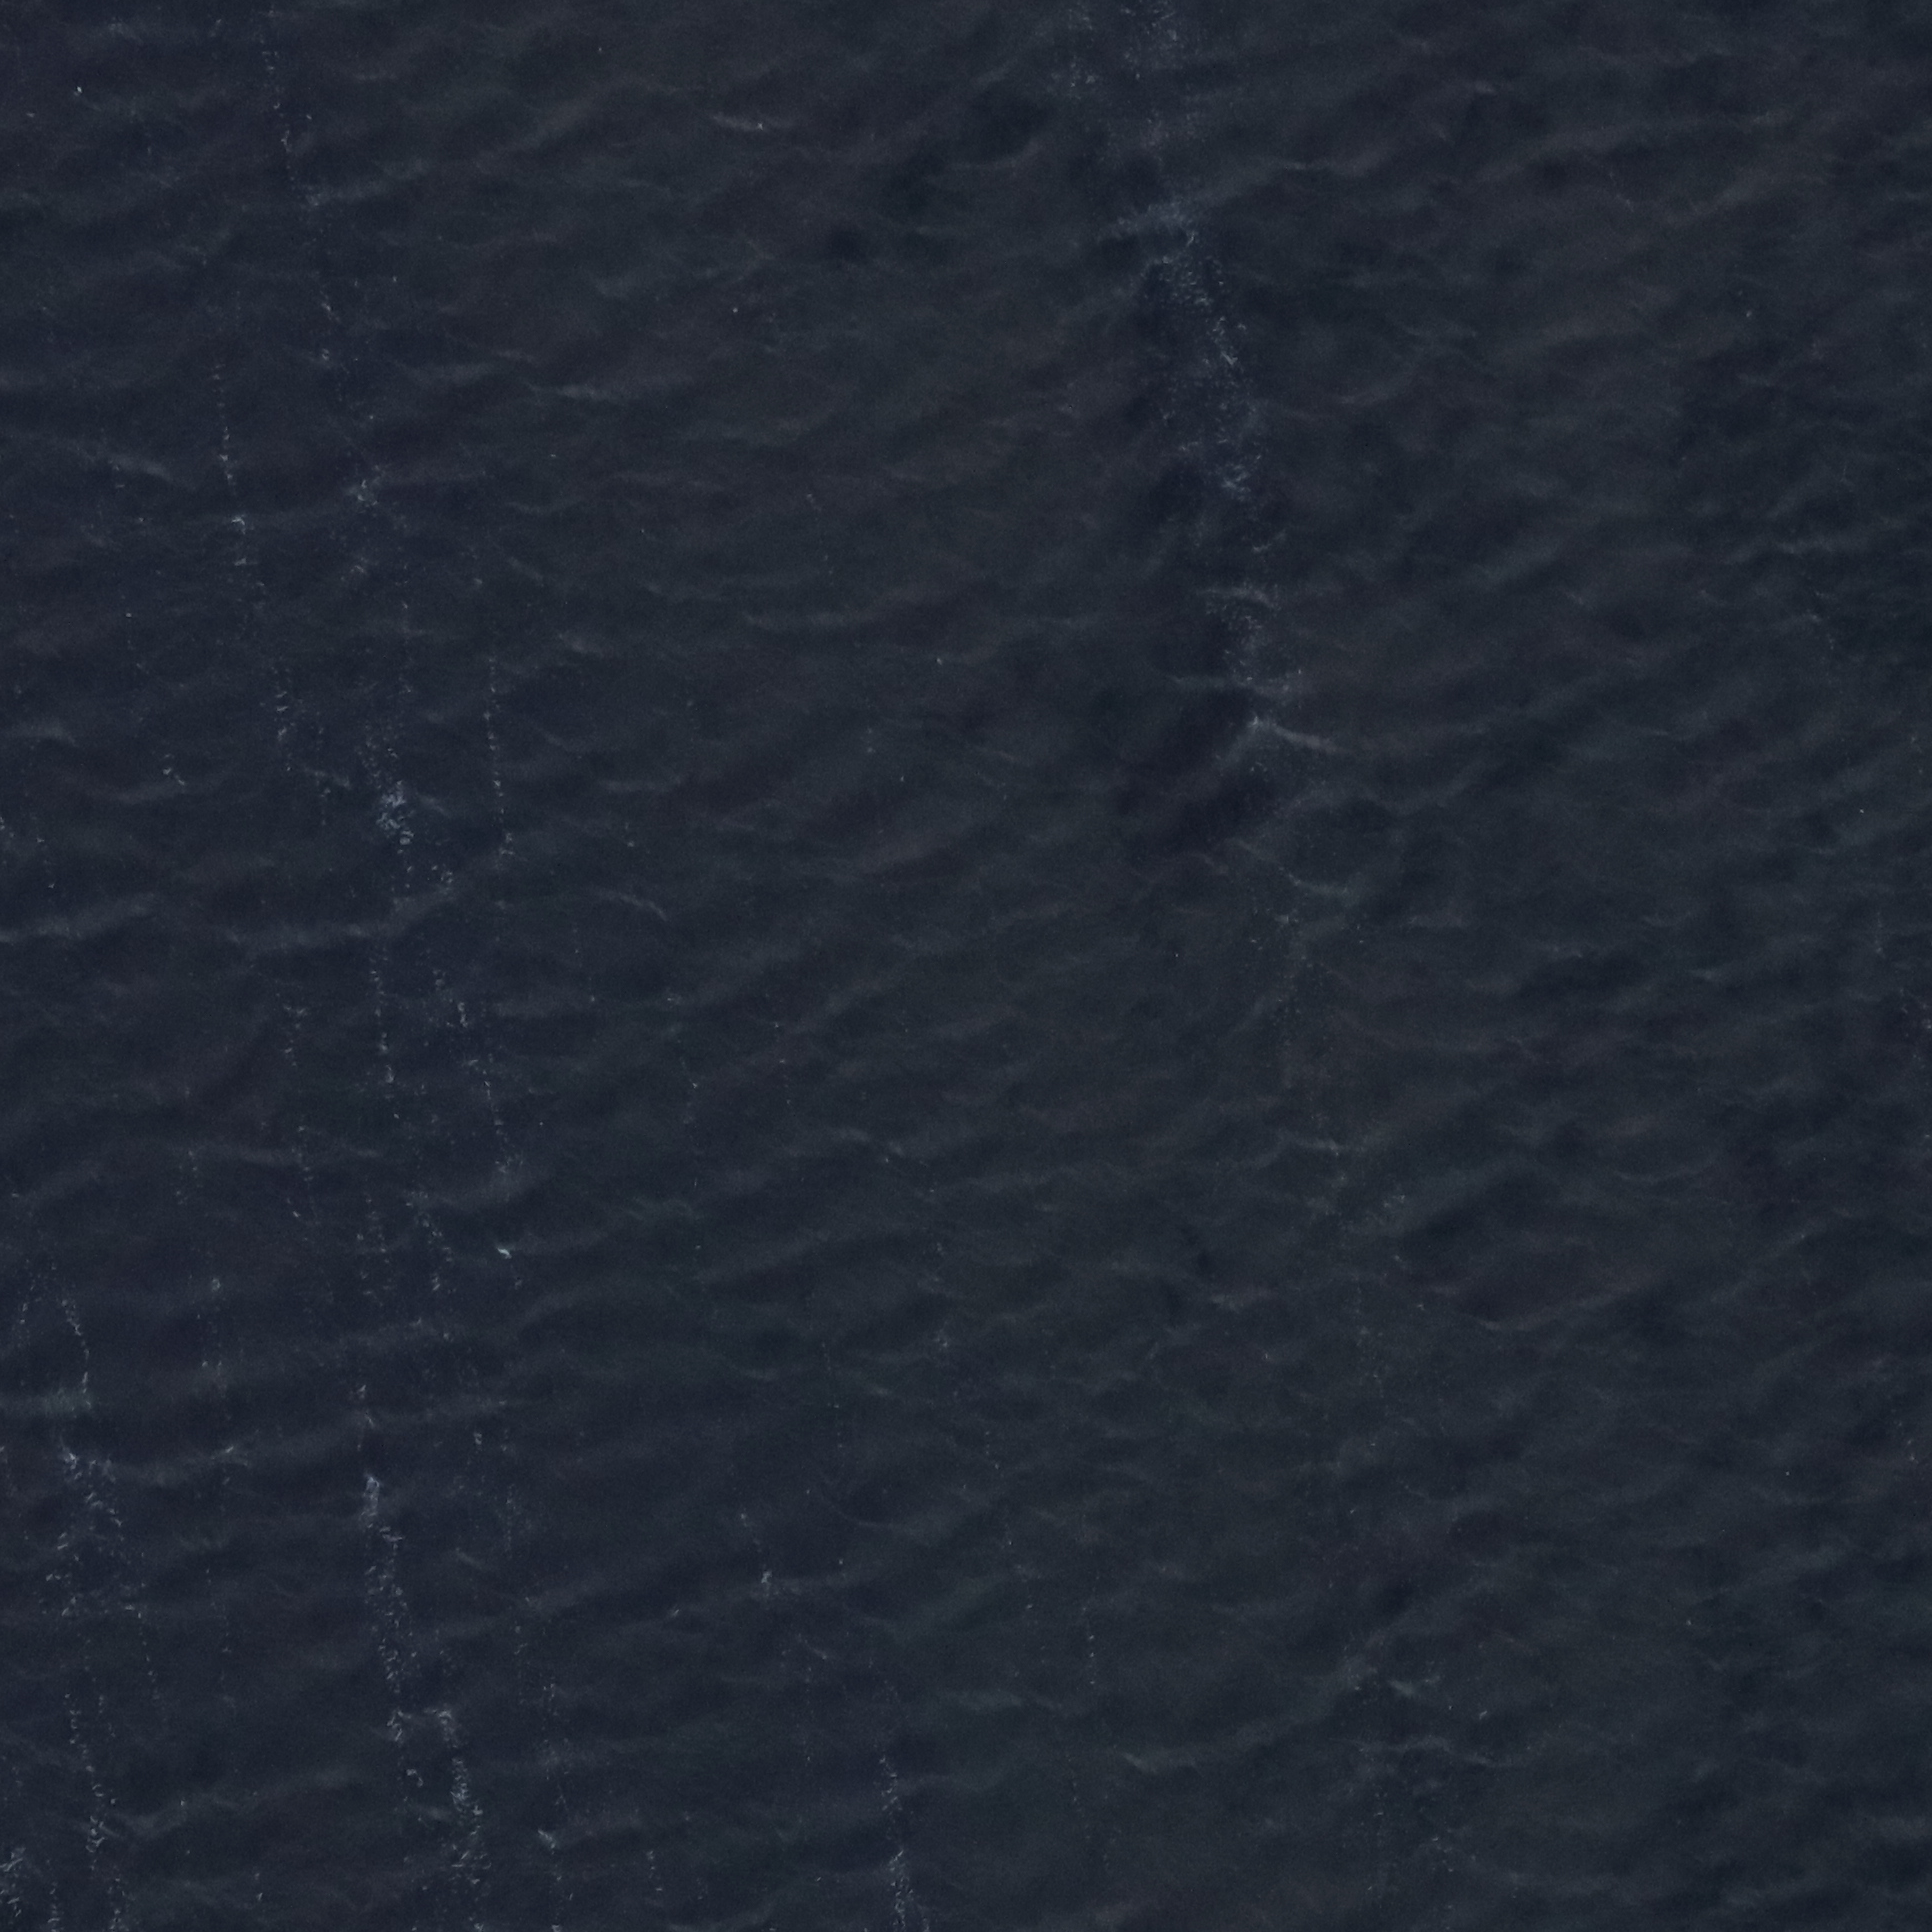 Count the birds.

0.